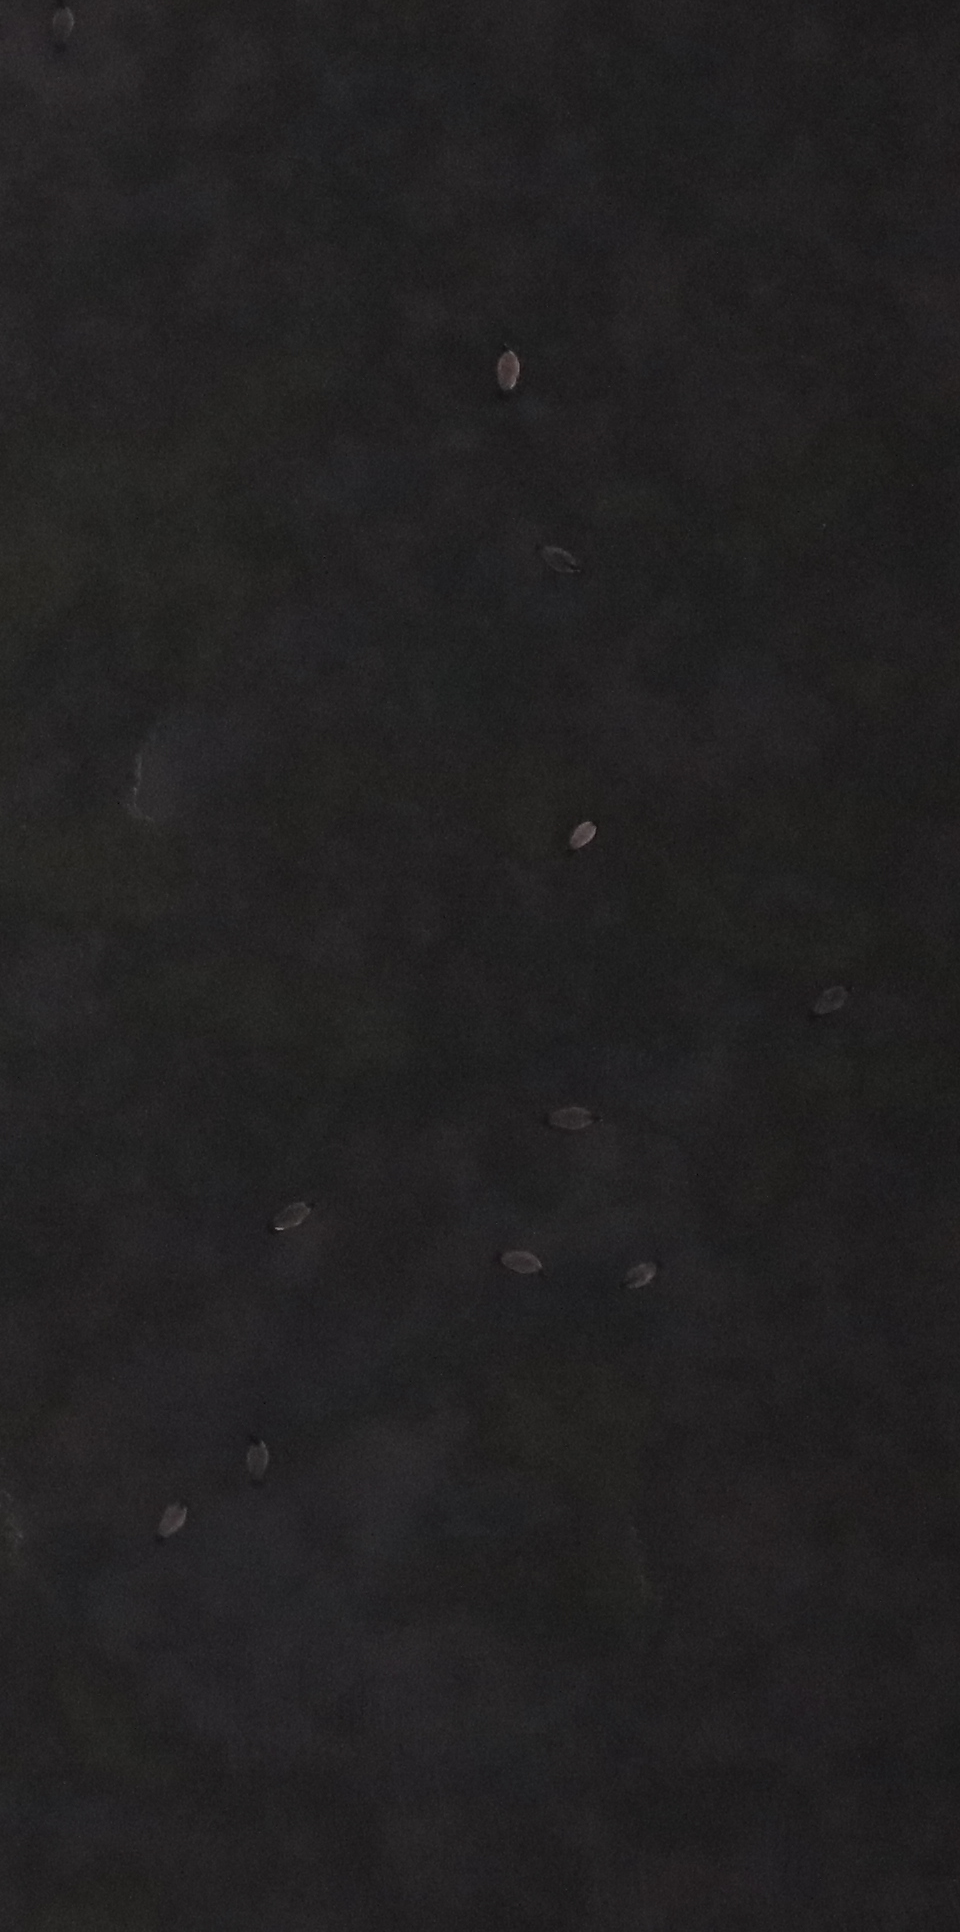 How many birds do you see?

11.